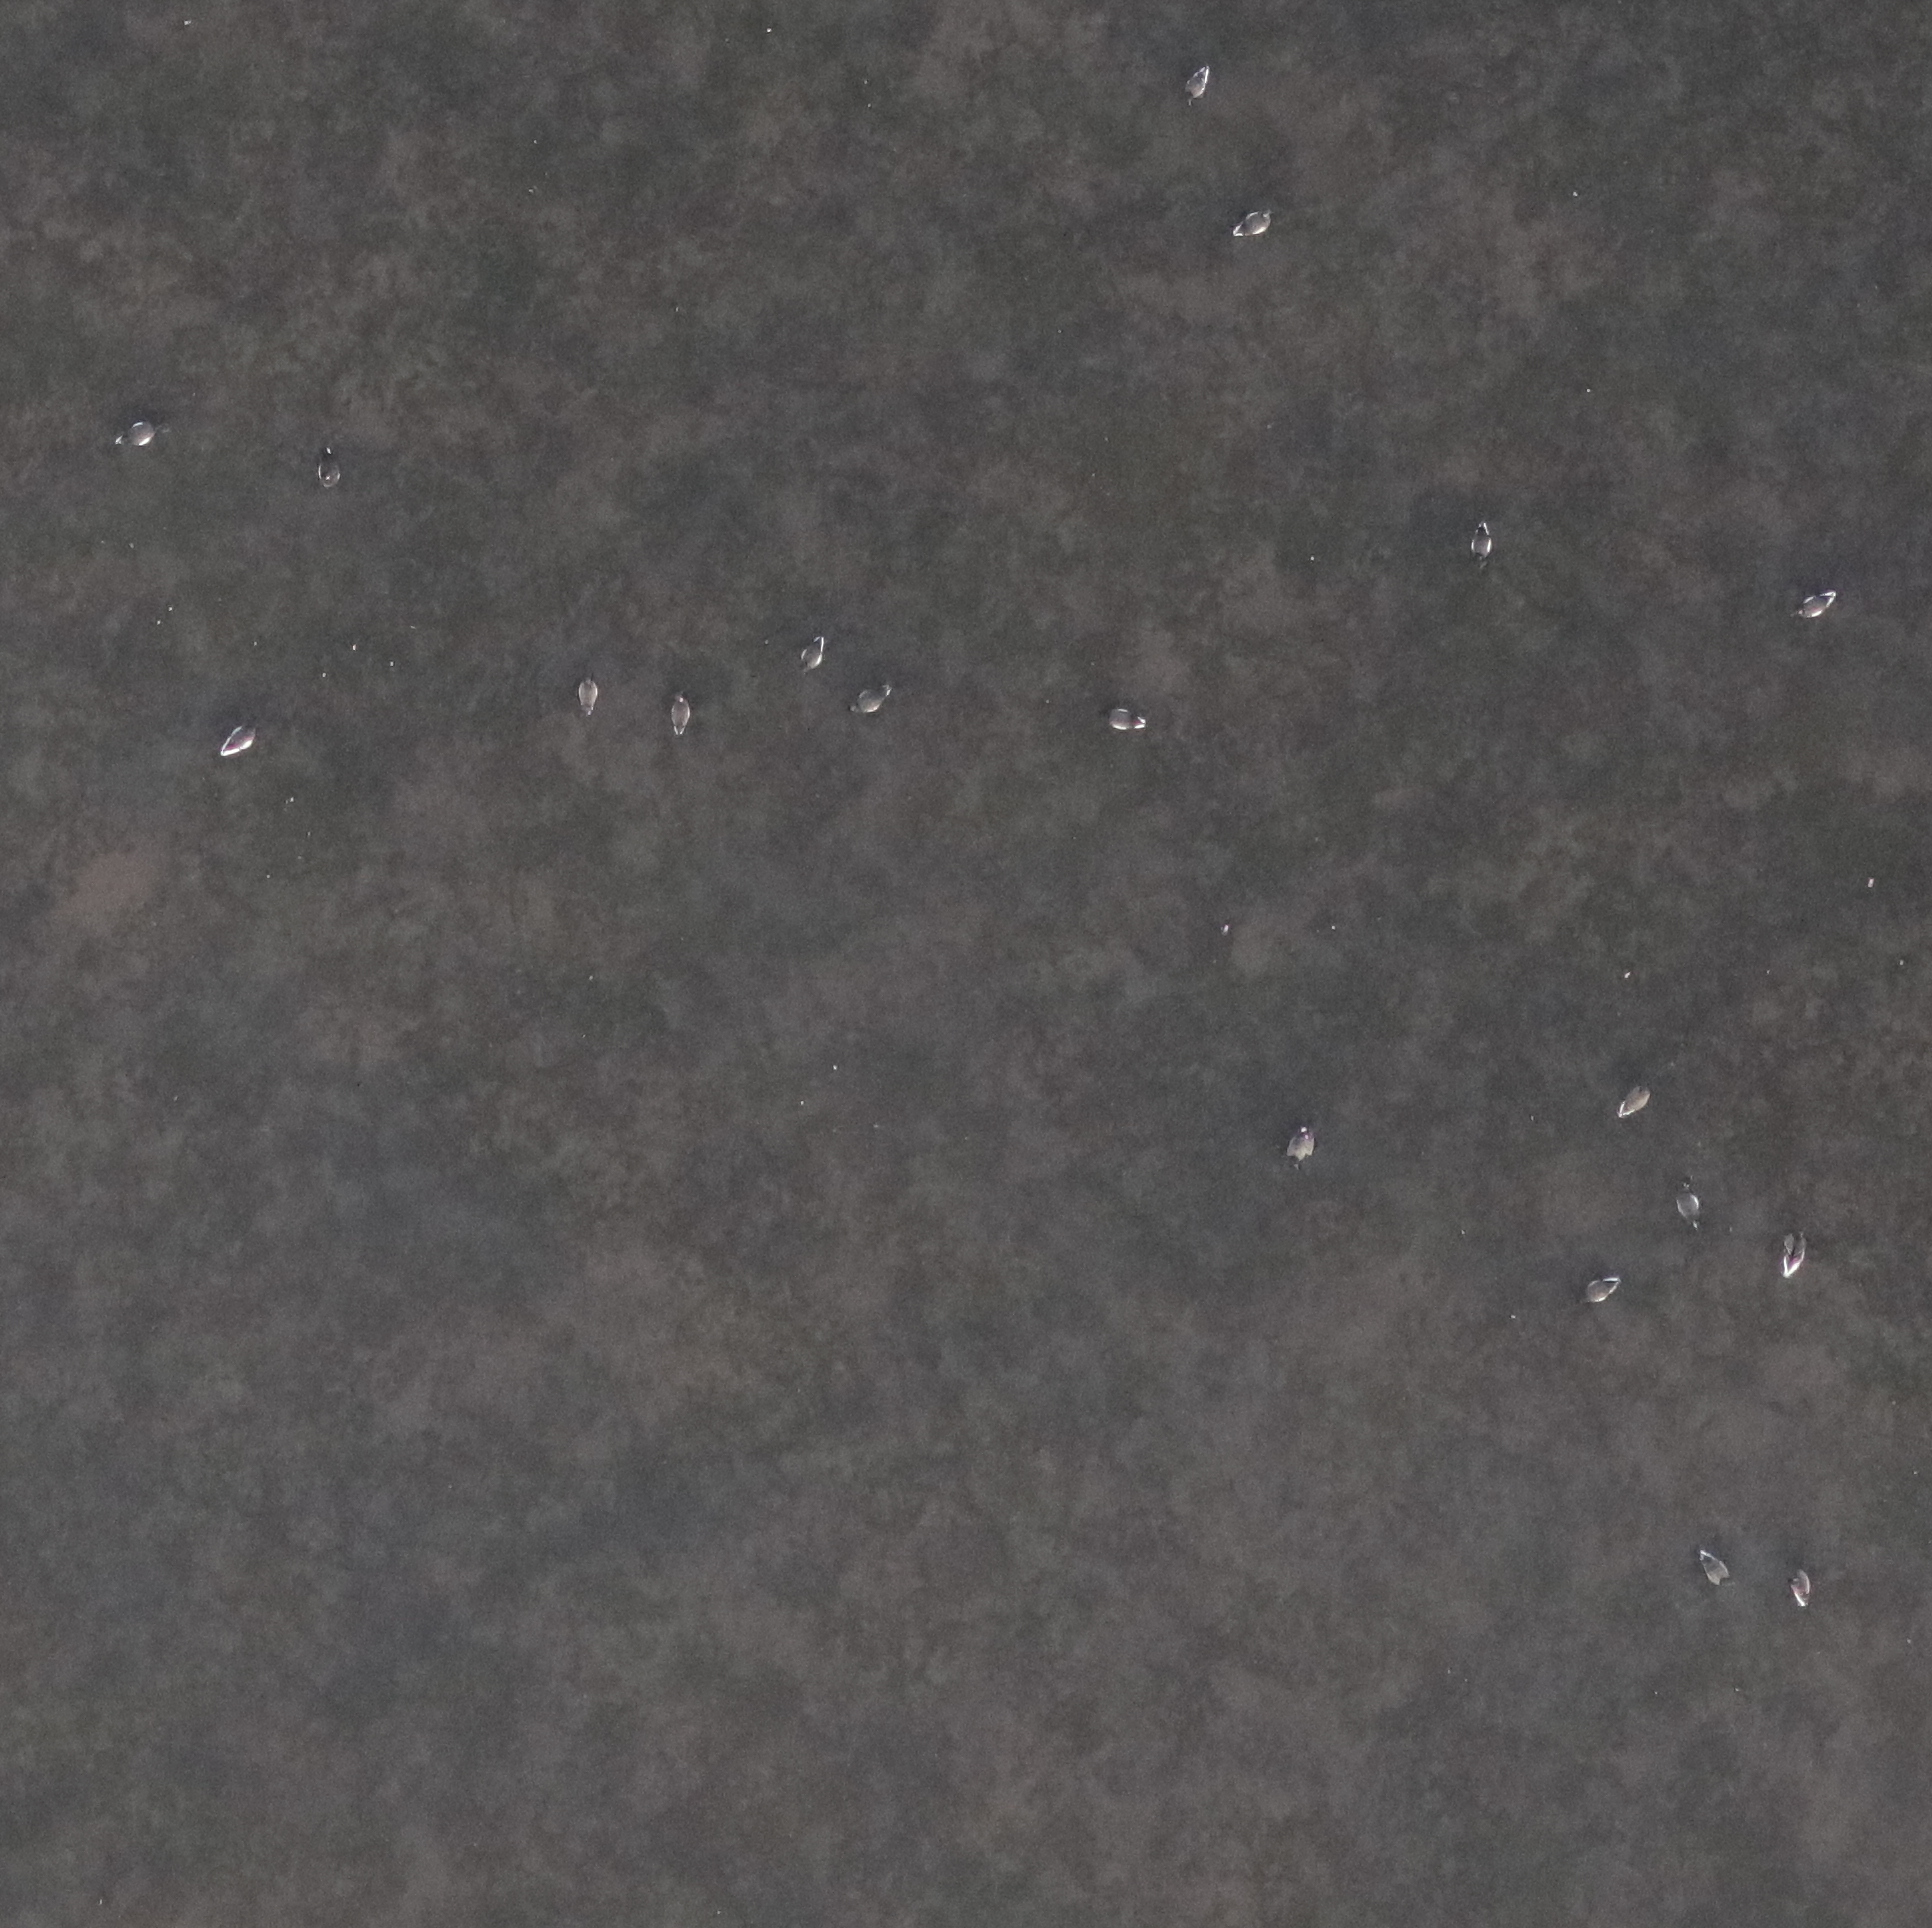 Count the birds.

19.